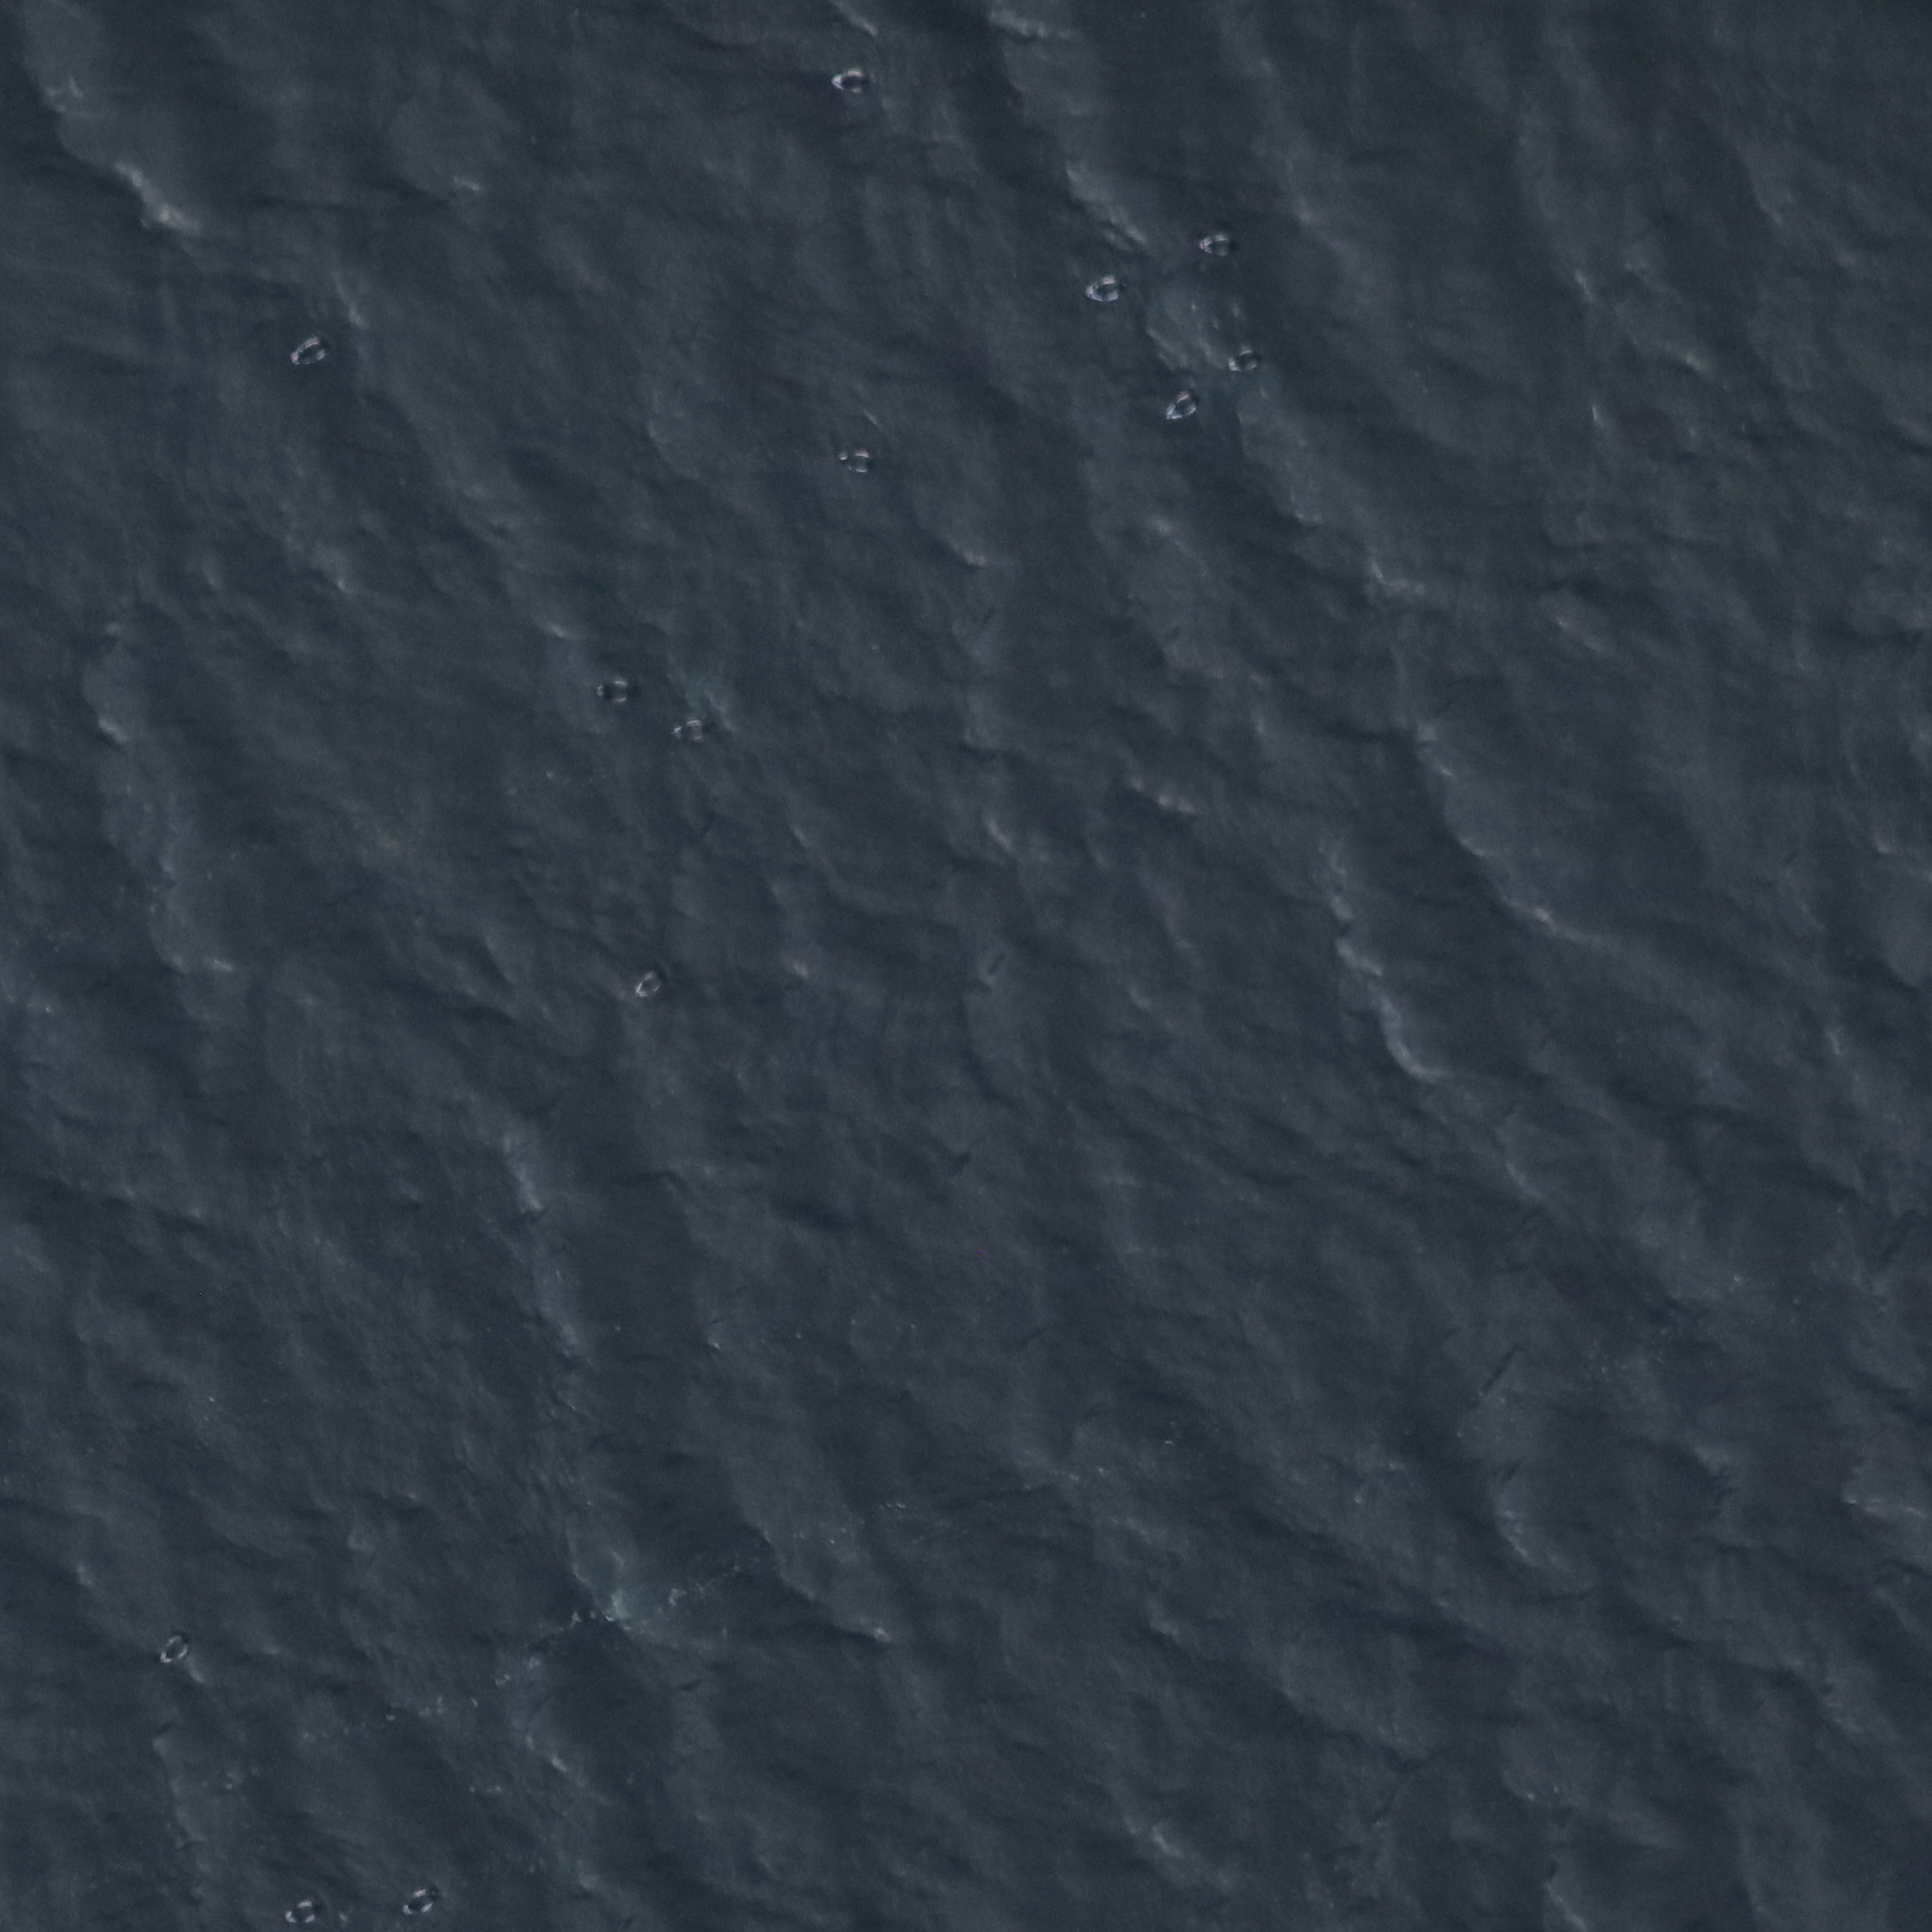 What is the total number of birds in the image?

13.